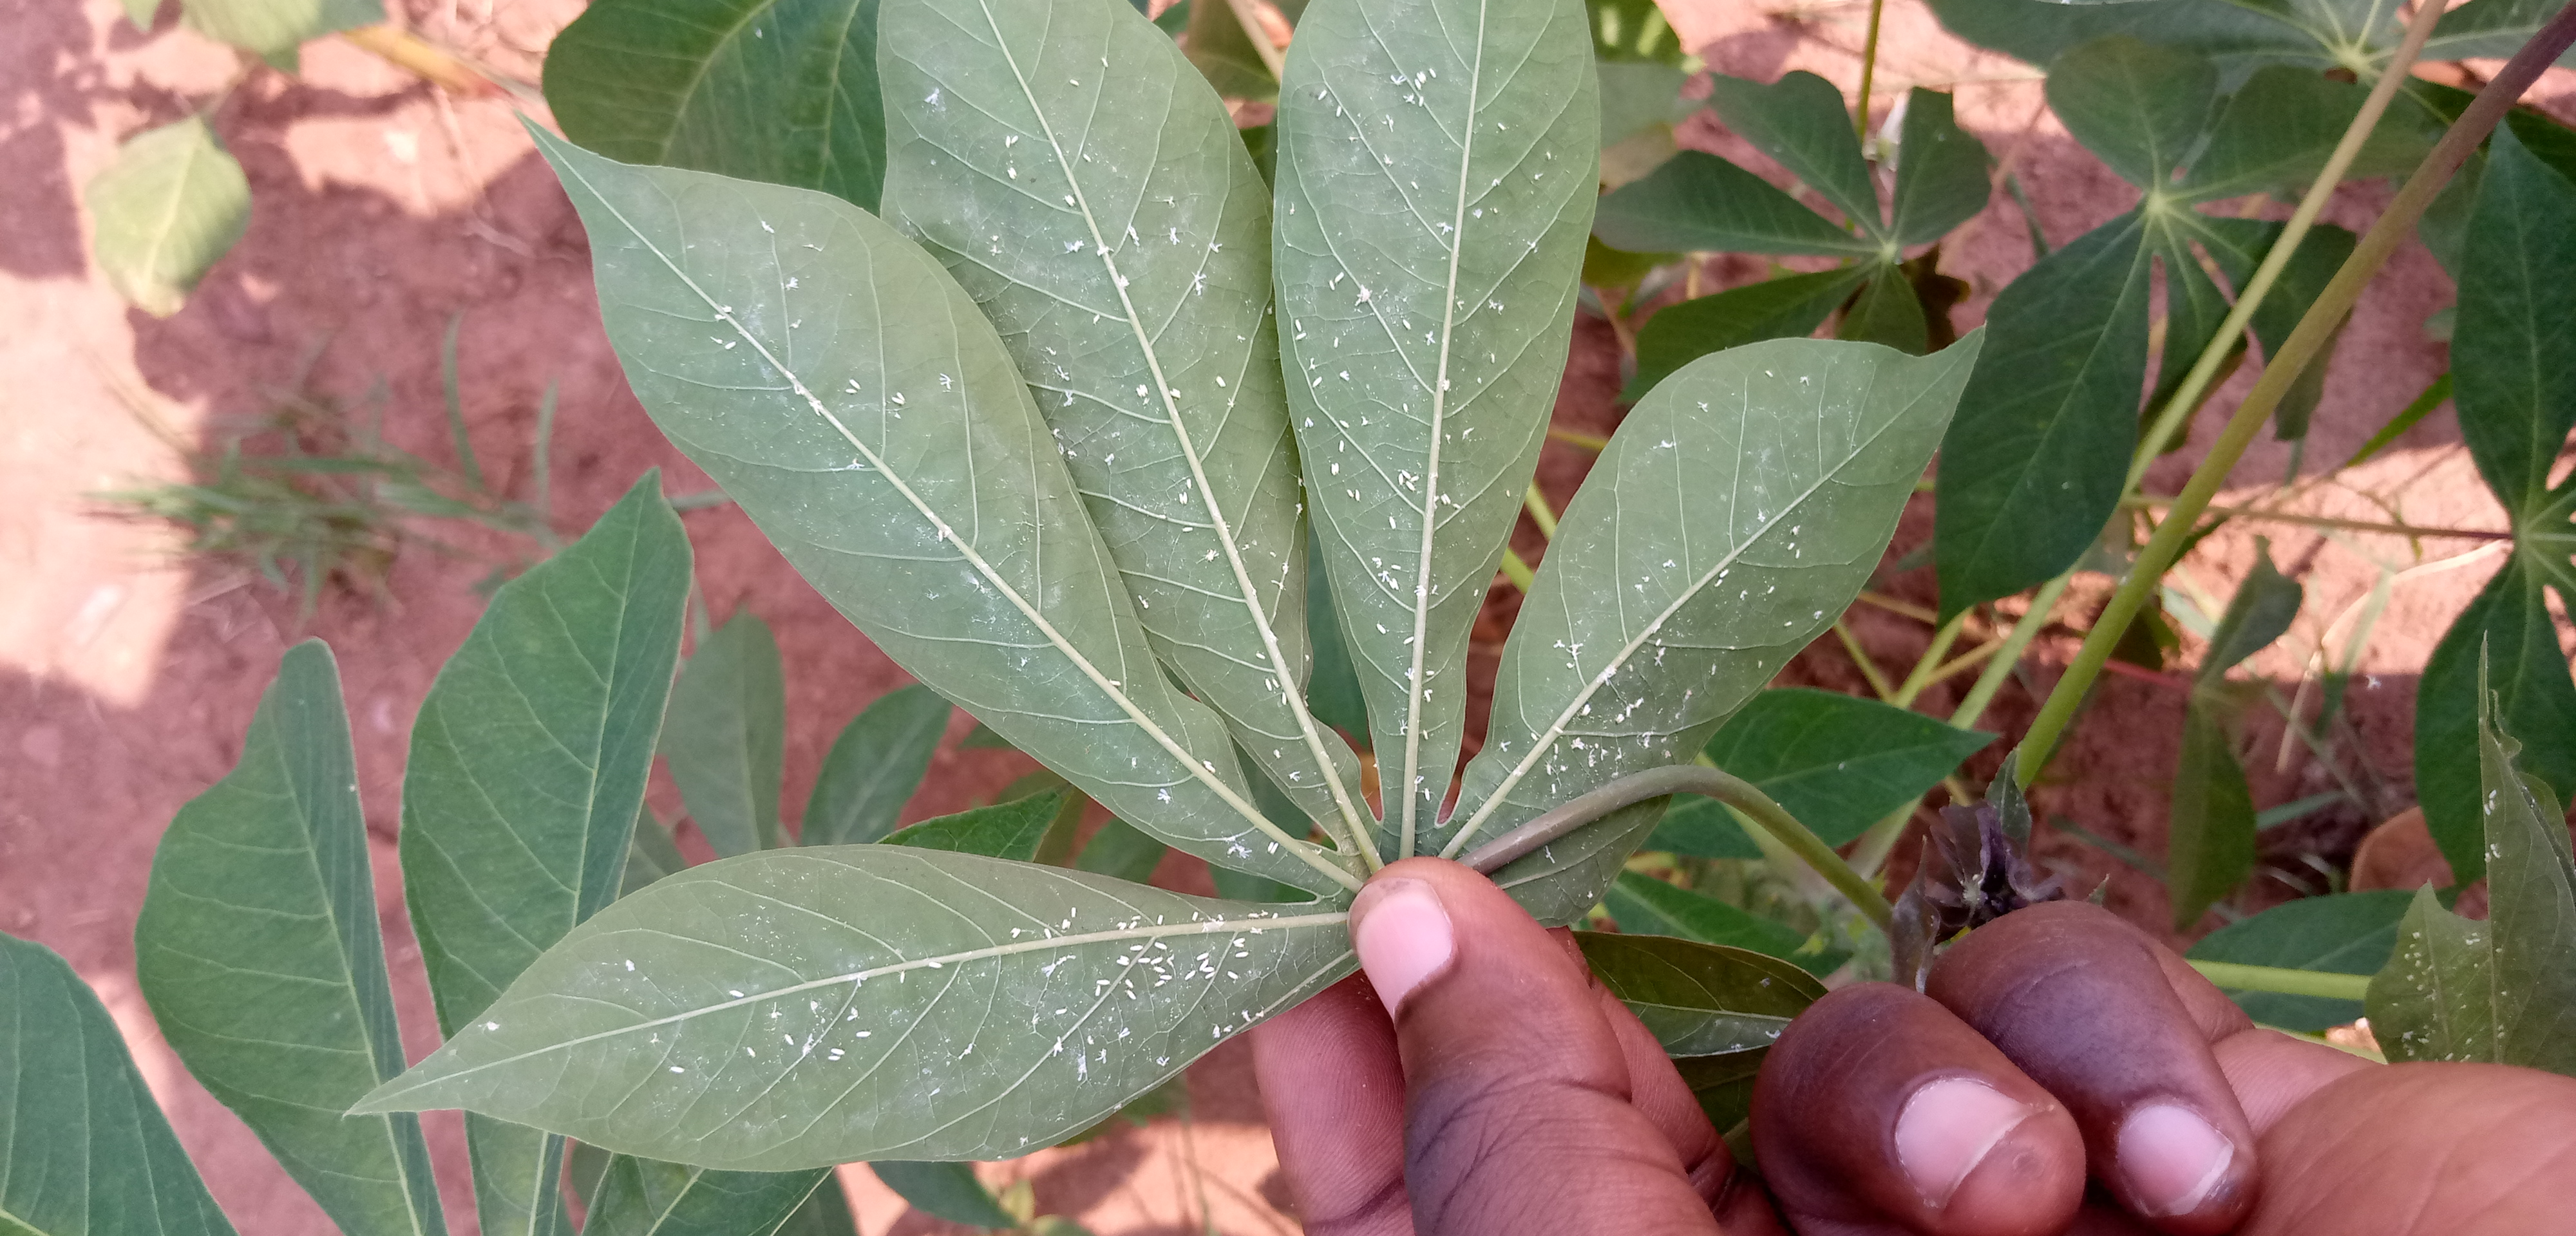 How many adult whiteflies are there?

211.